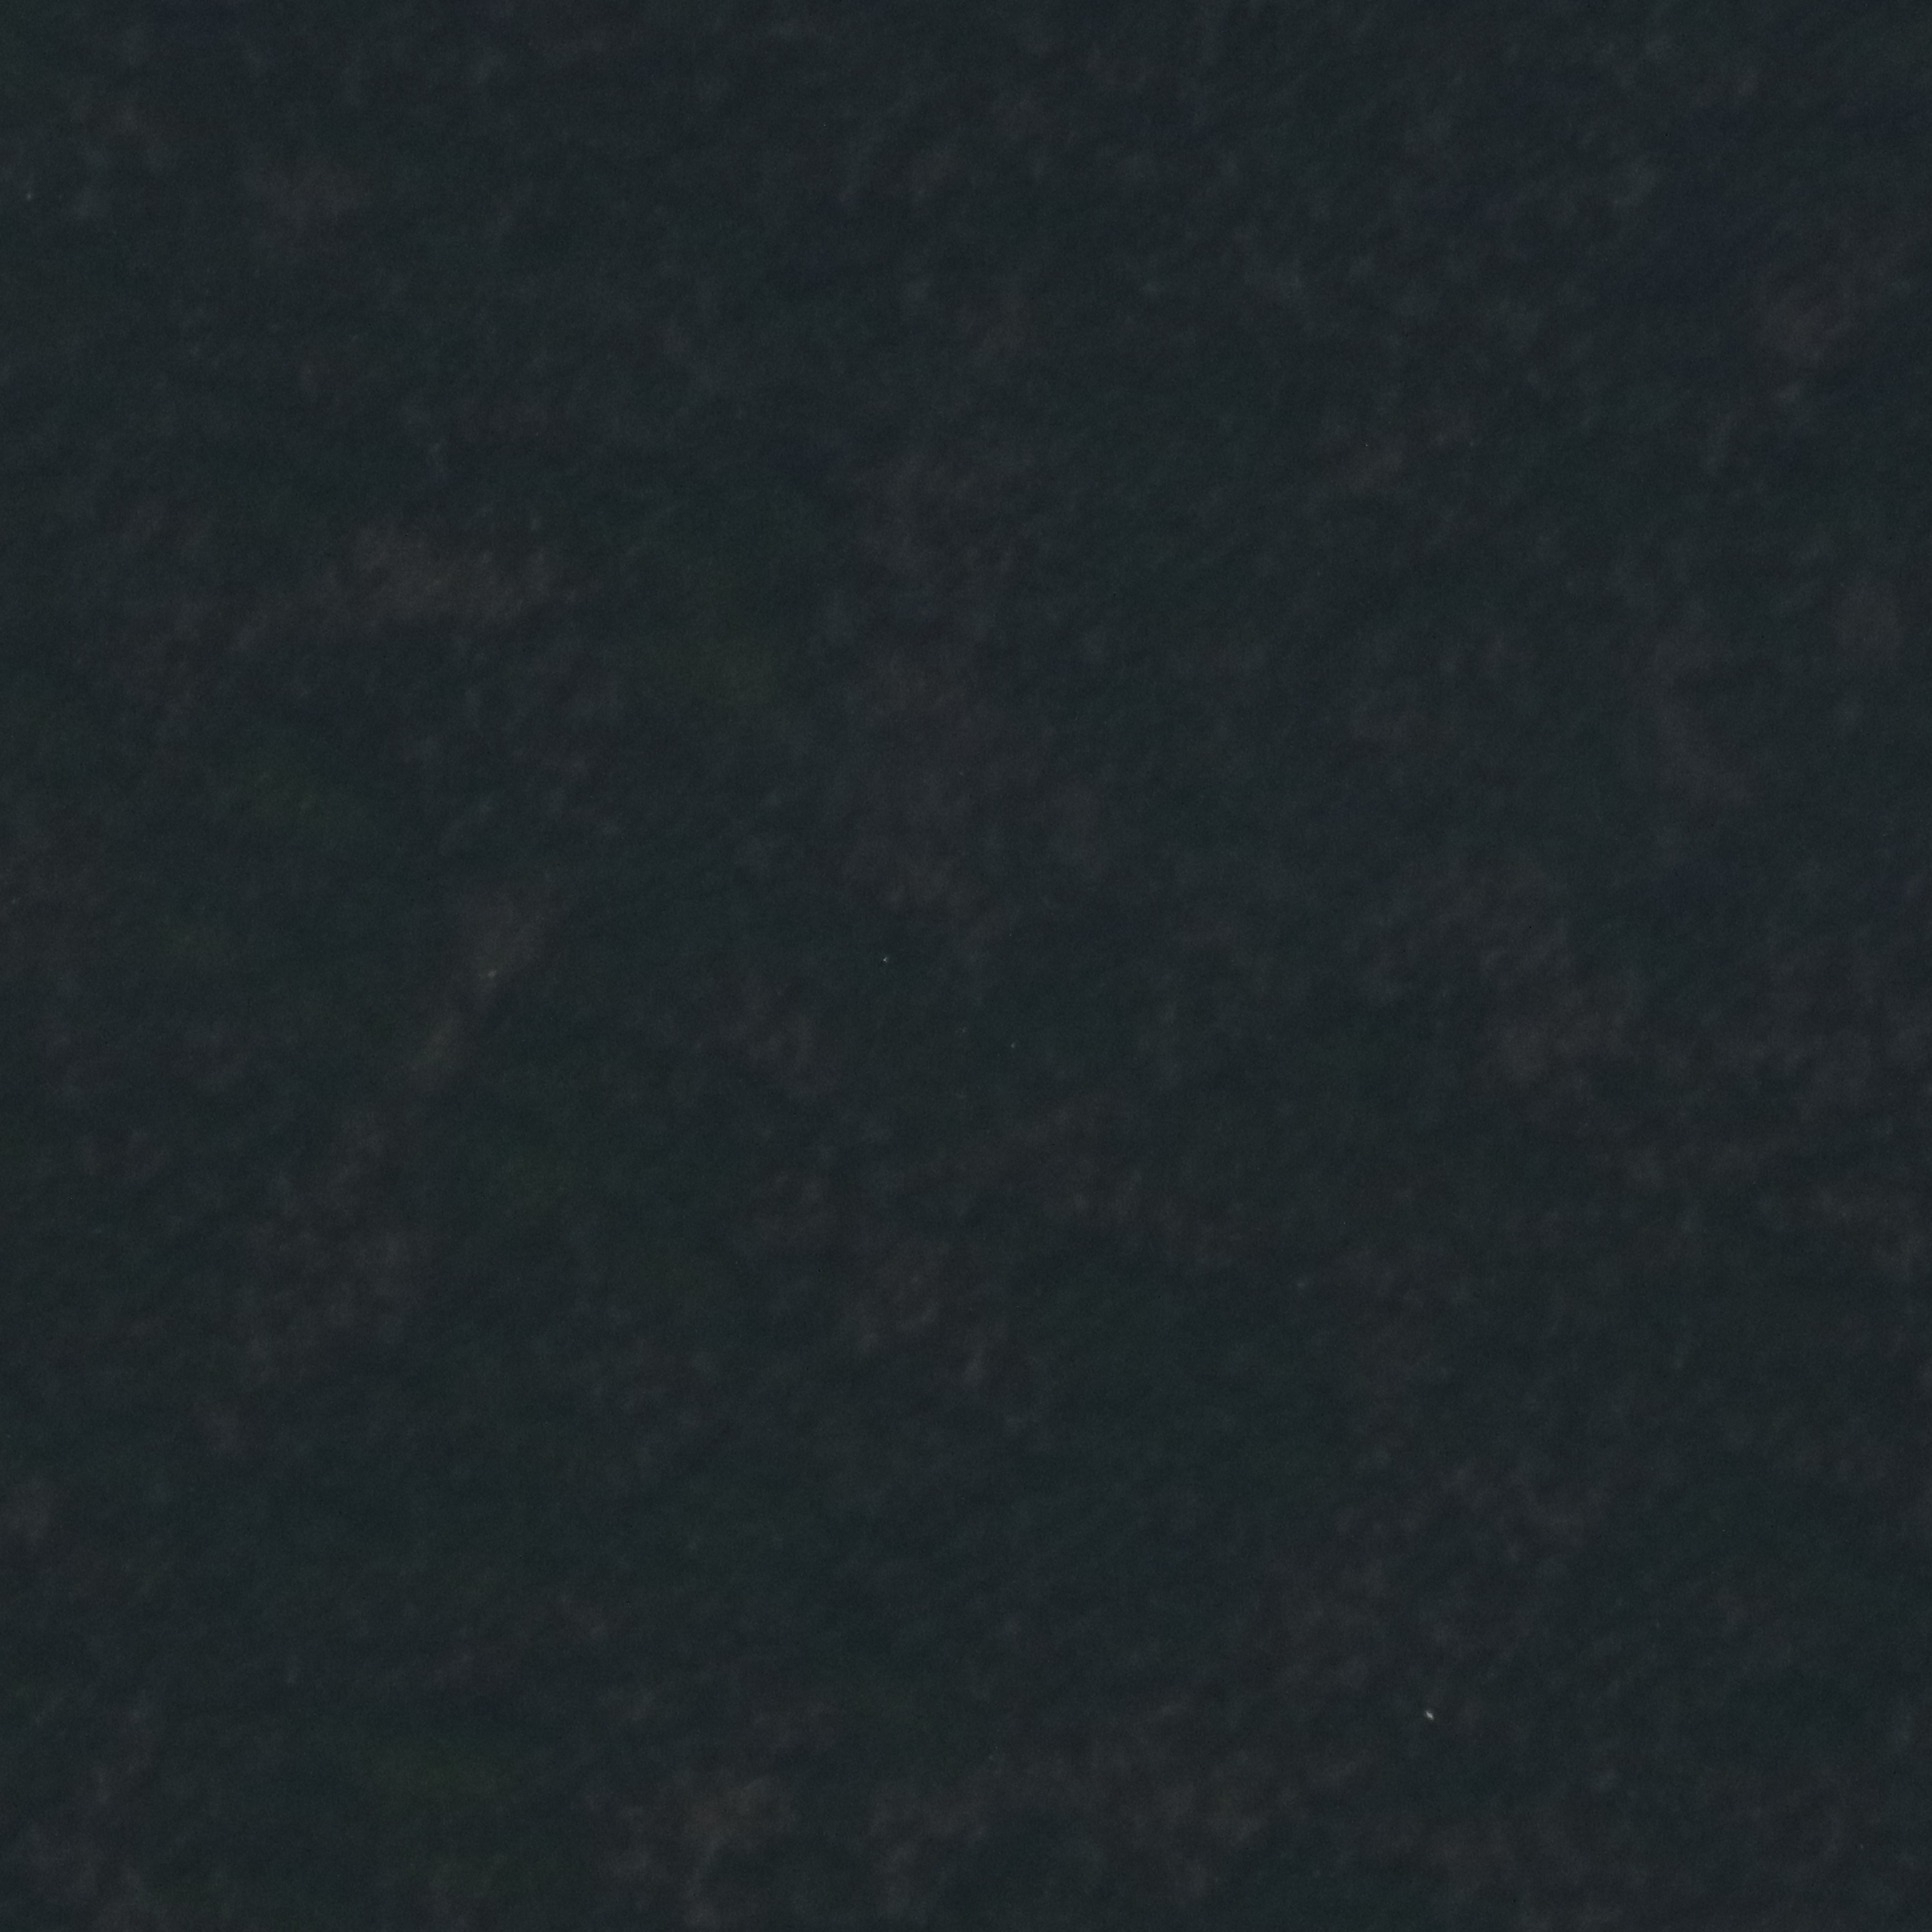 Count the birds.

0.